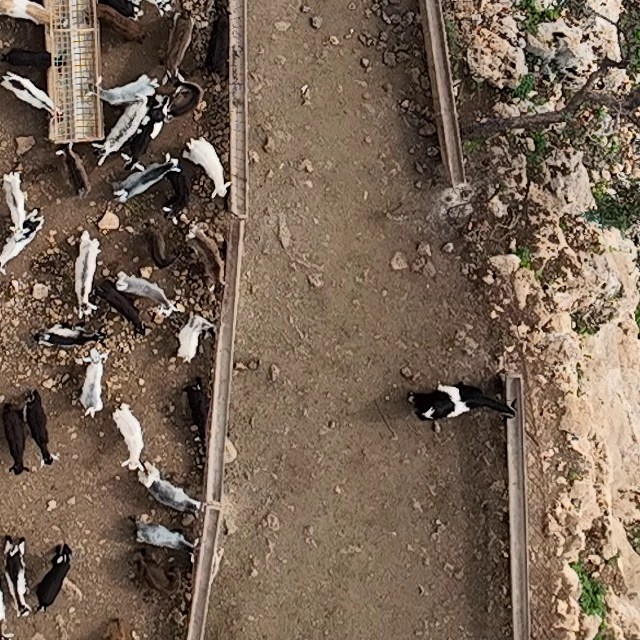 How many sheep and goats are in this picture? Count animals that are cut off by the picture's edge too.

34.